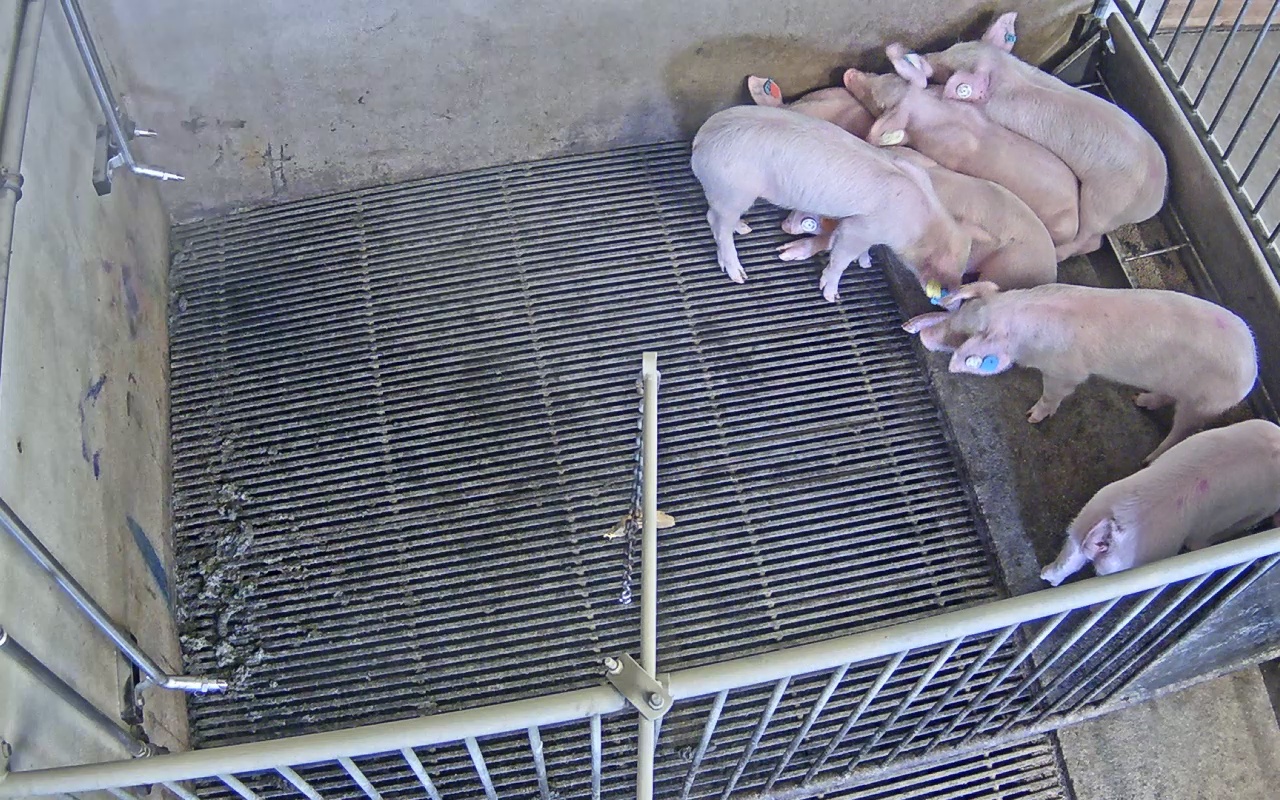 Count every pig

7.